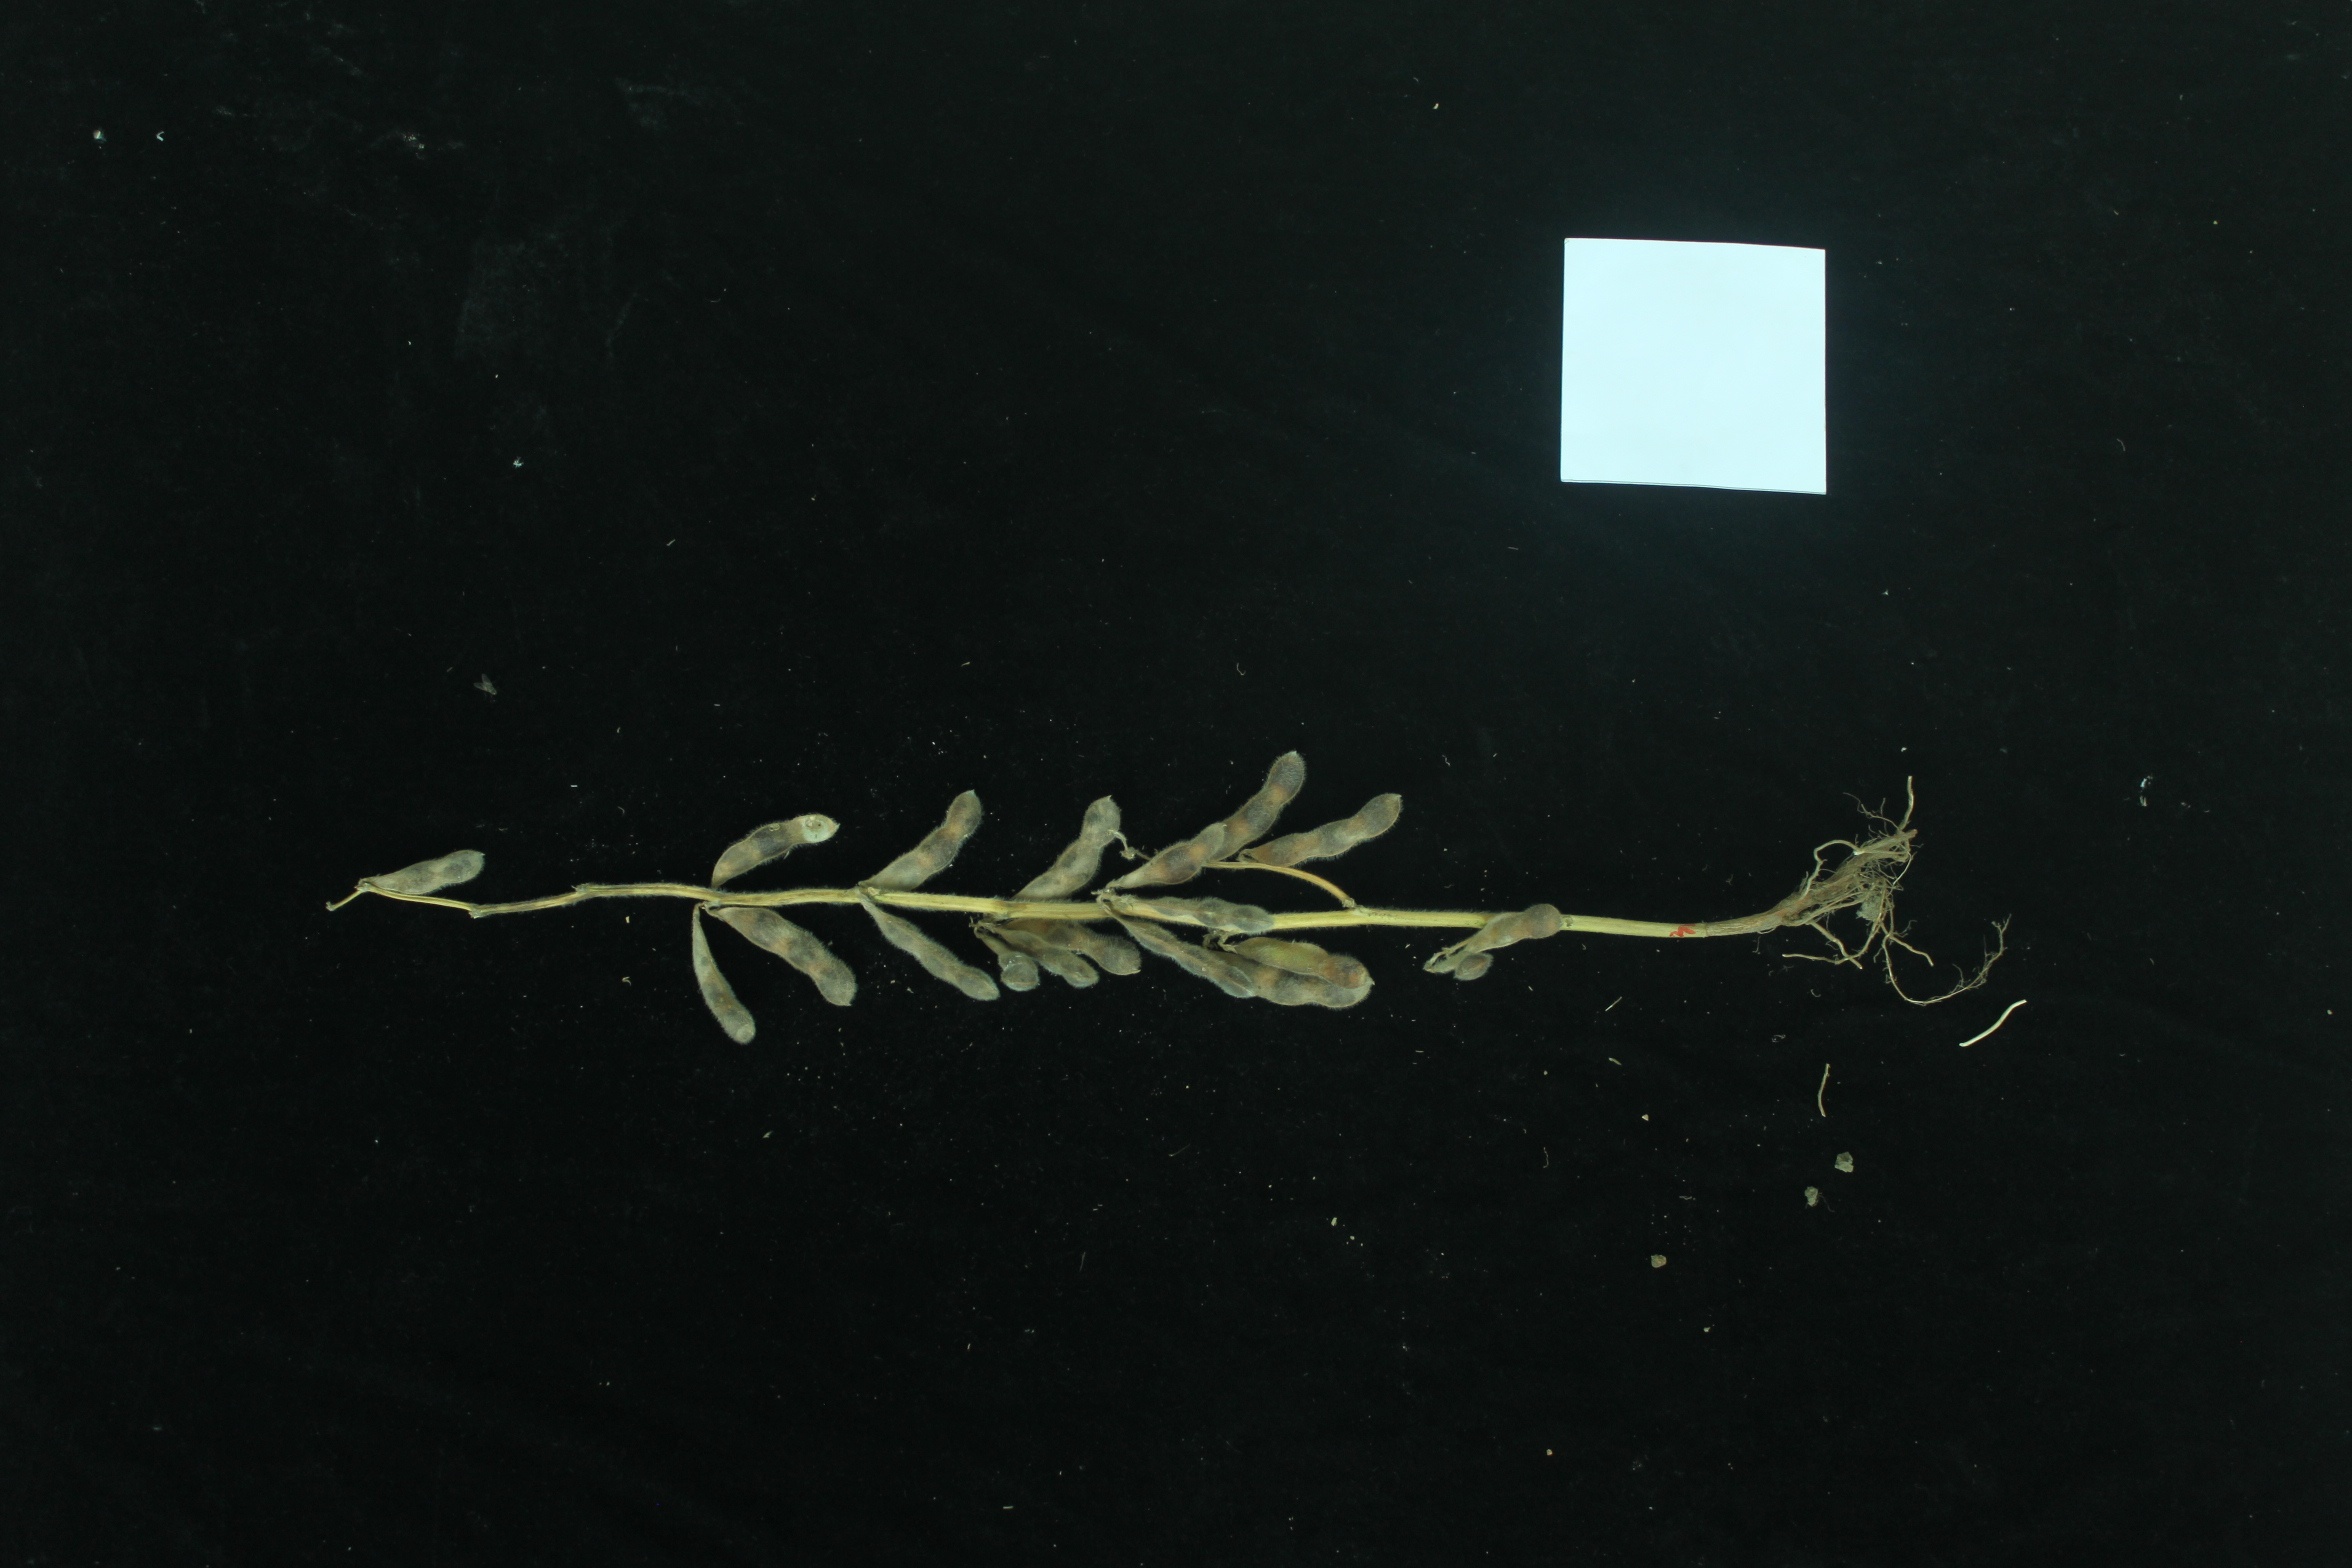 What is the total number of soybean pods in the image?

20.